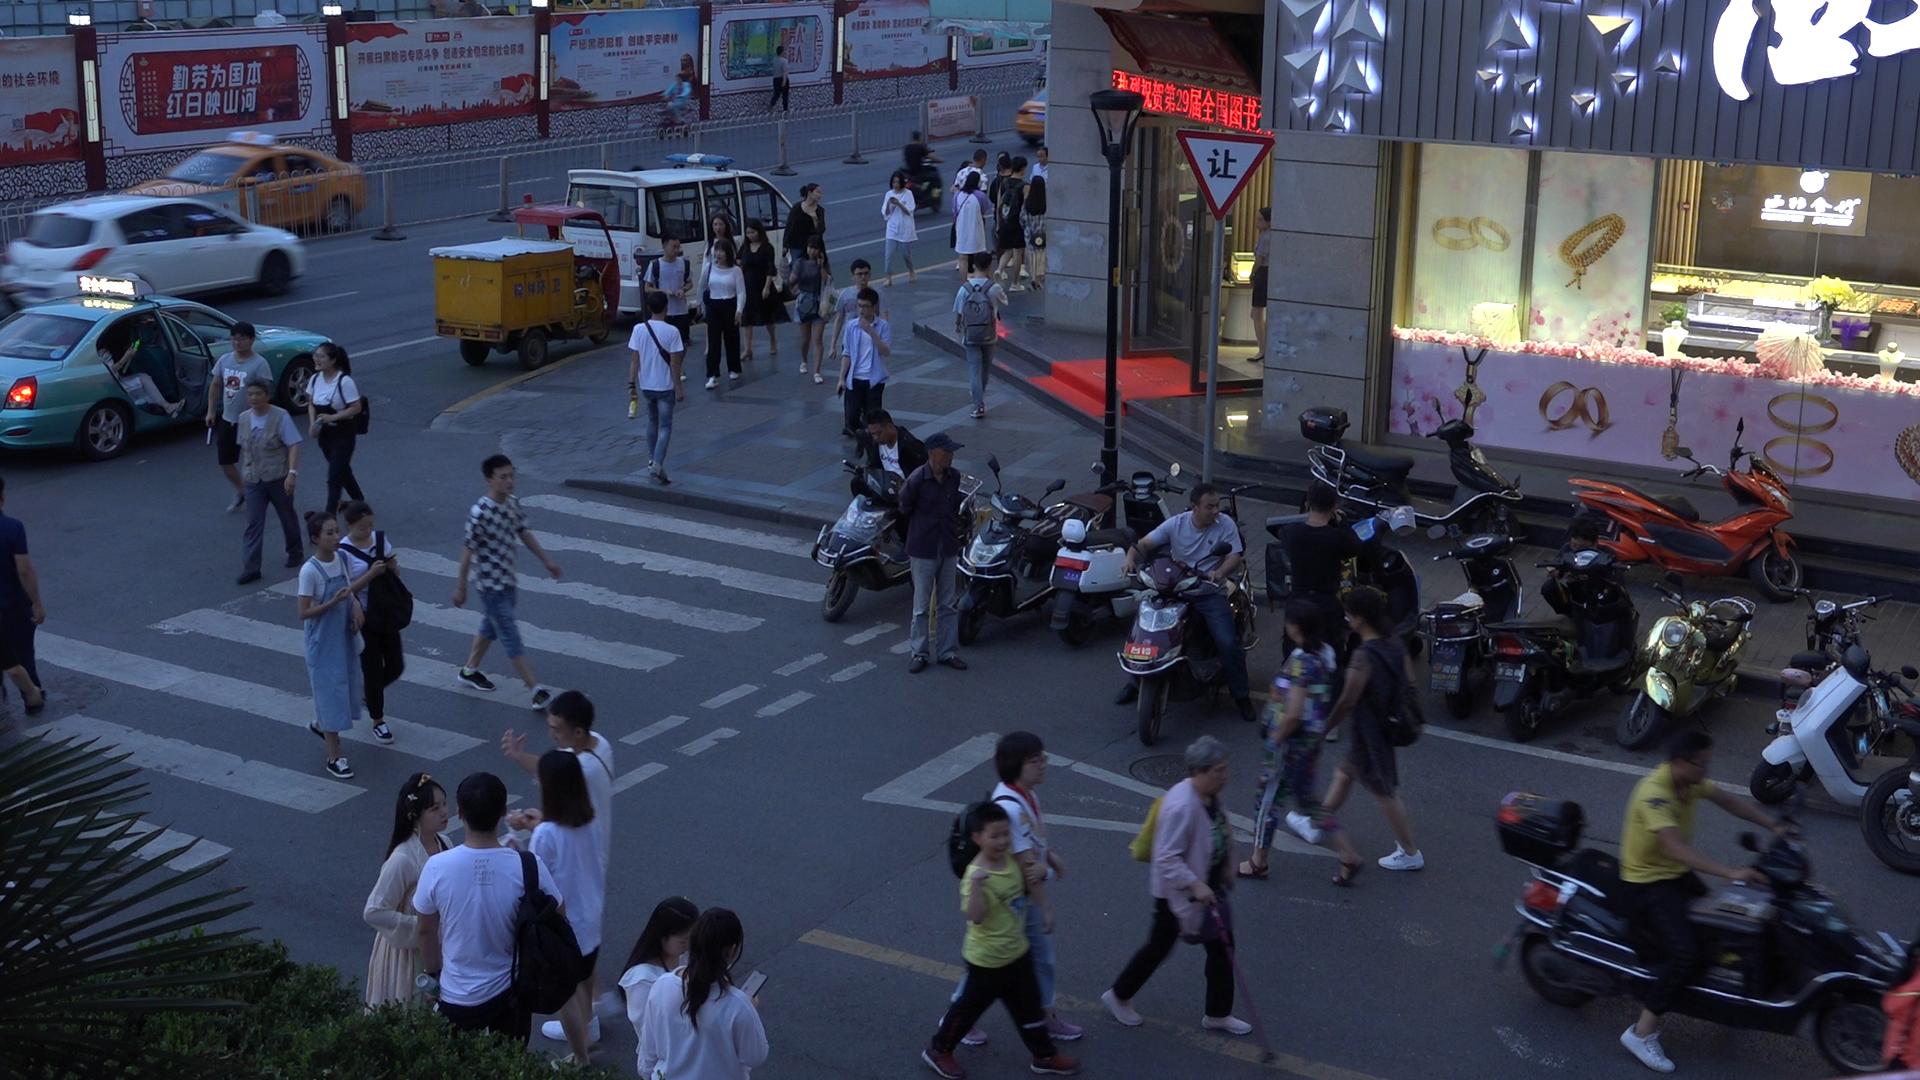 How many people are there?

45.